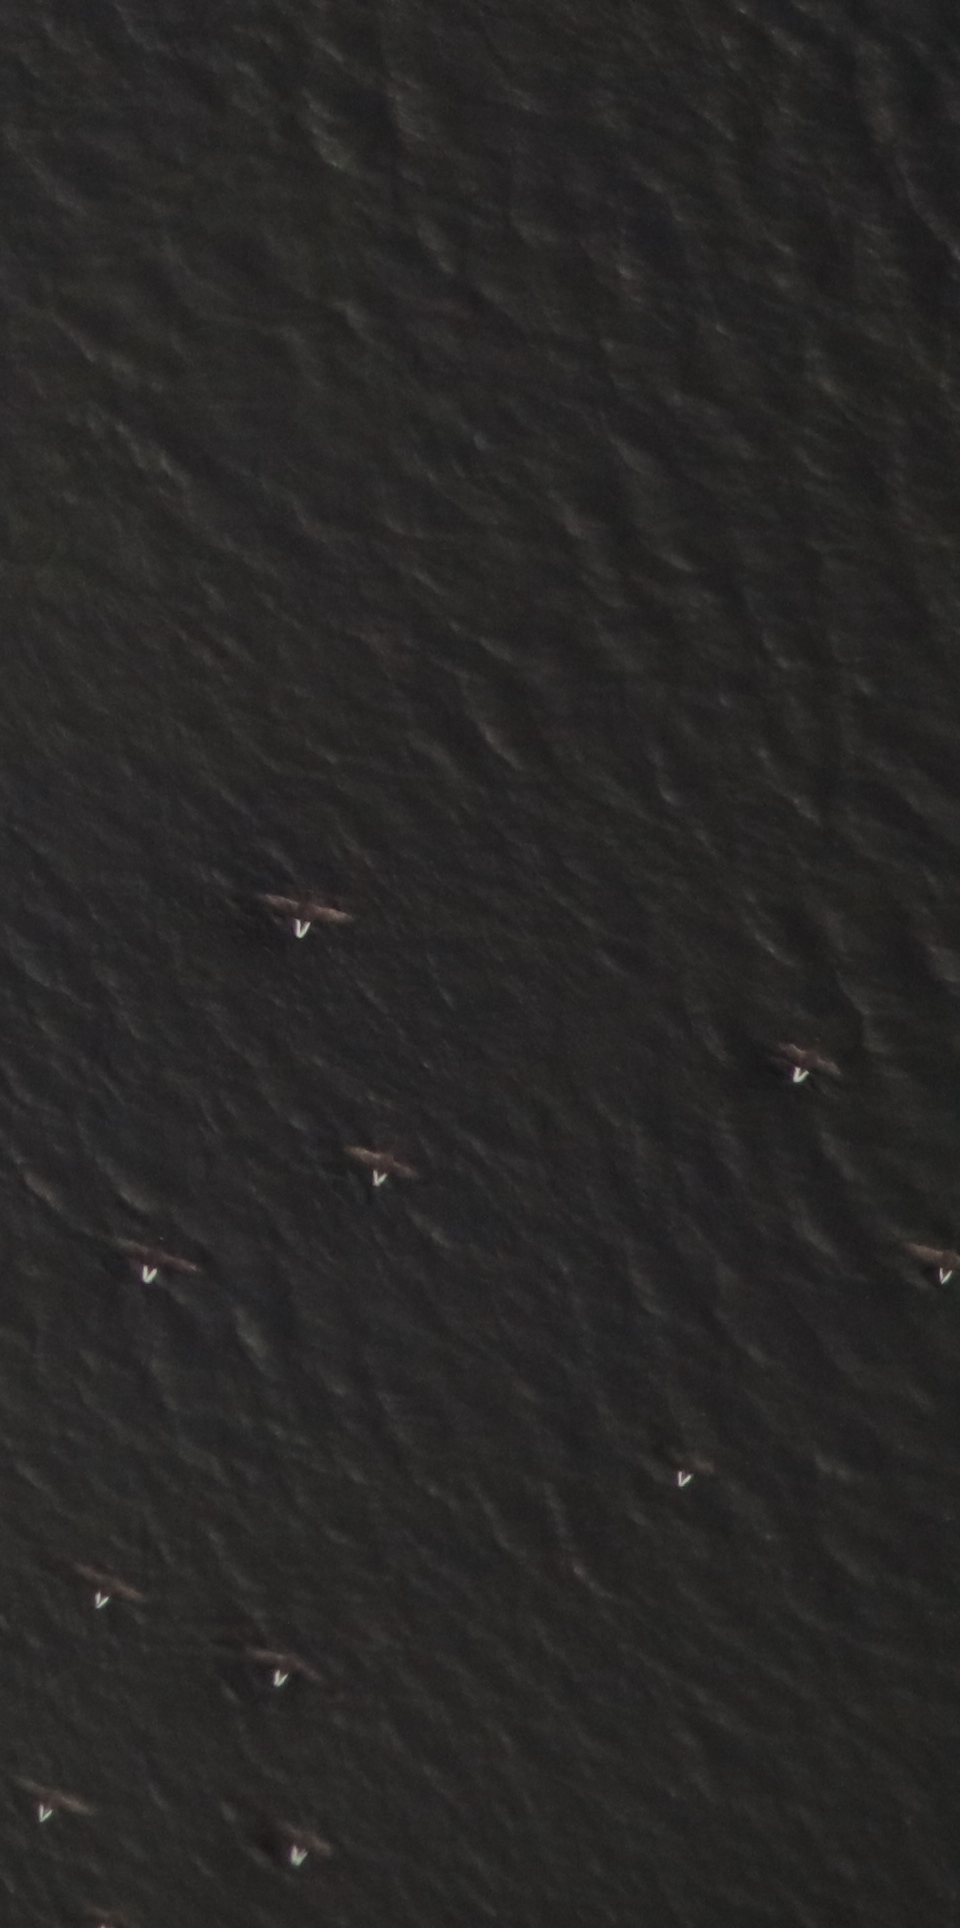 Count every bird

10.